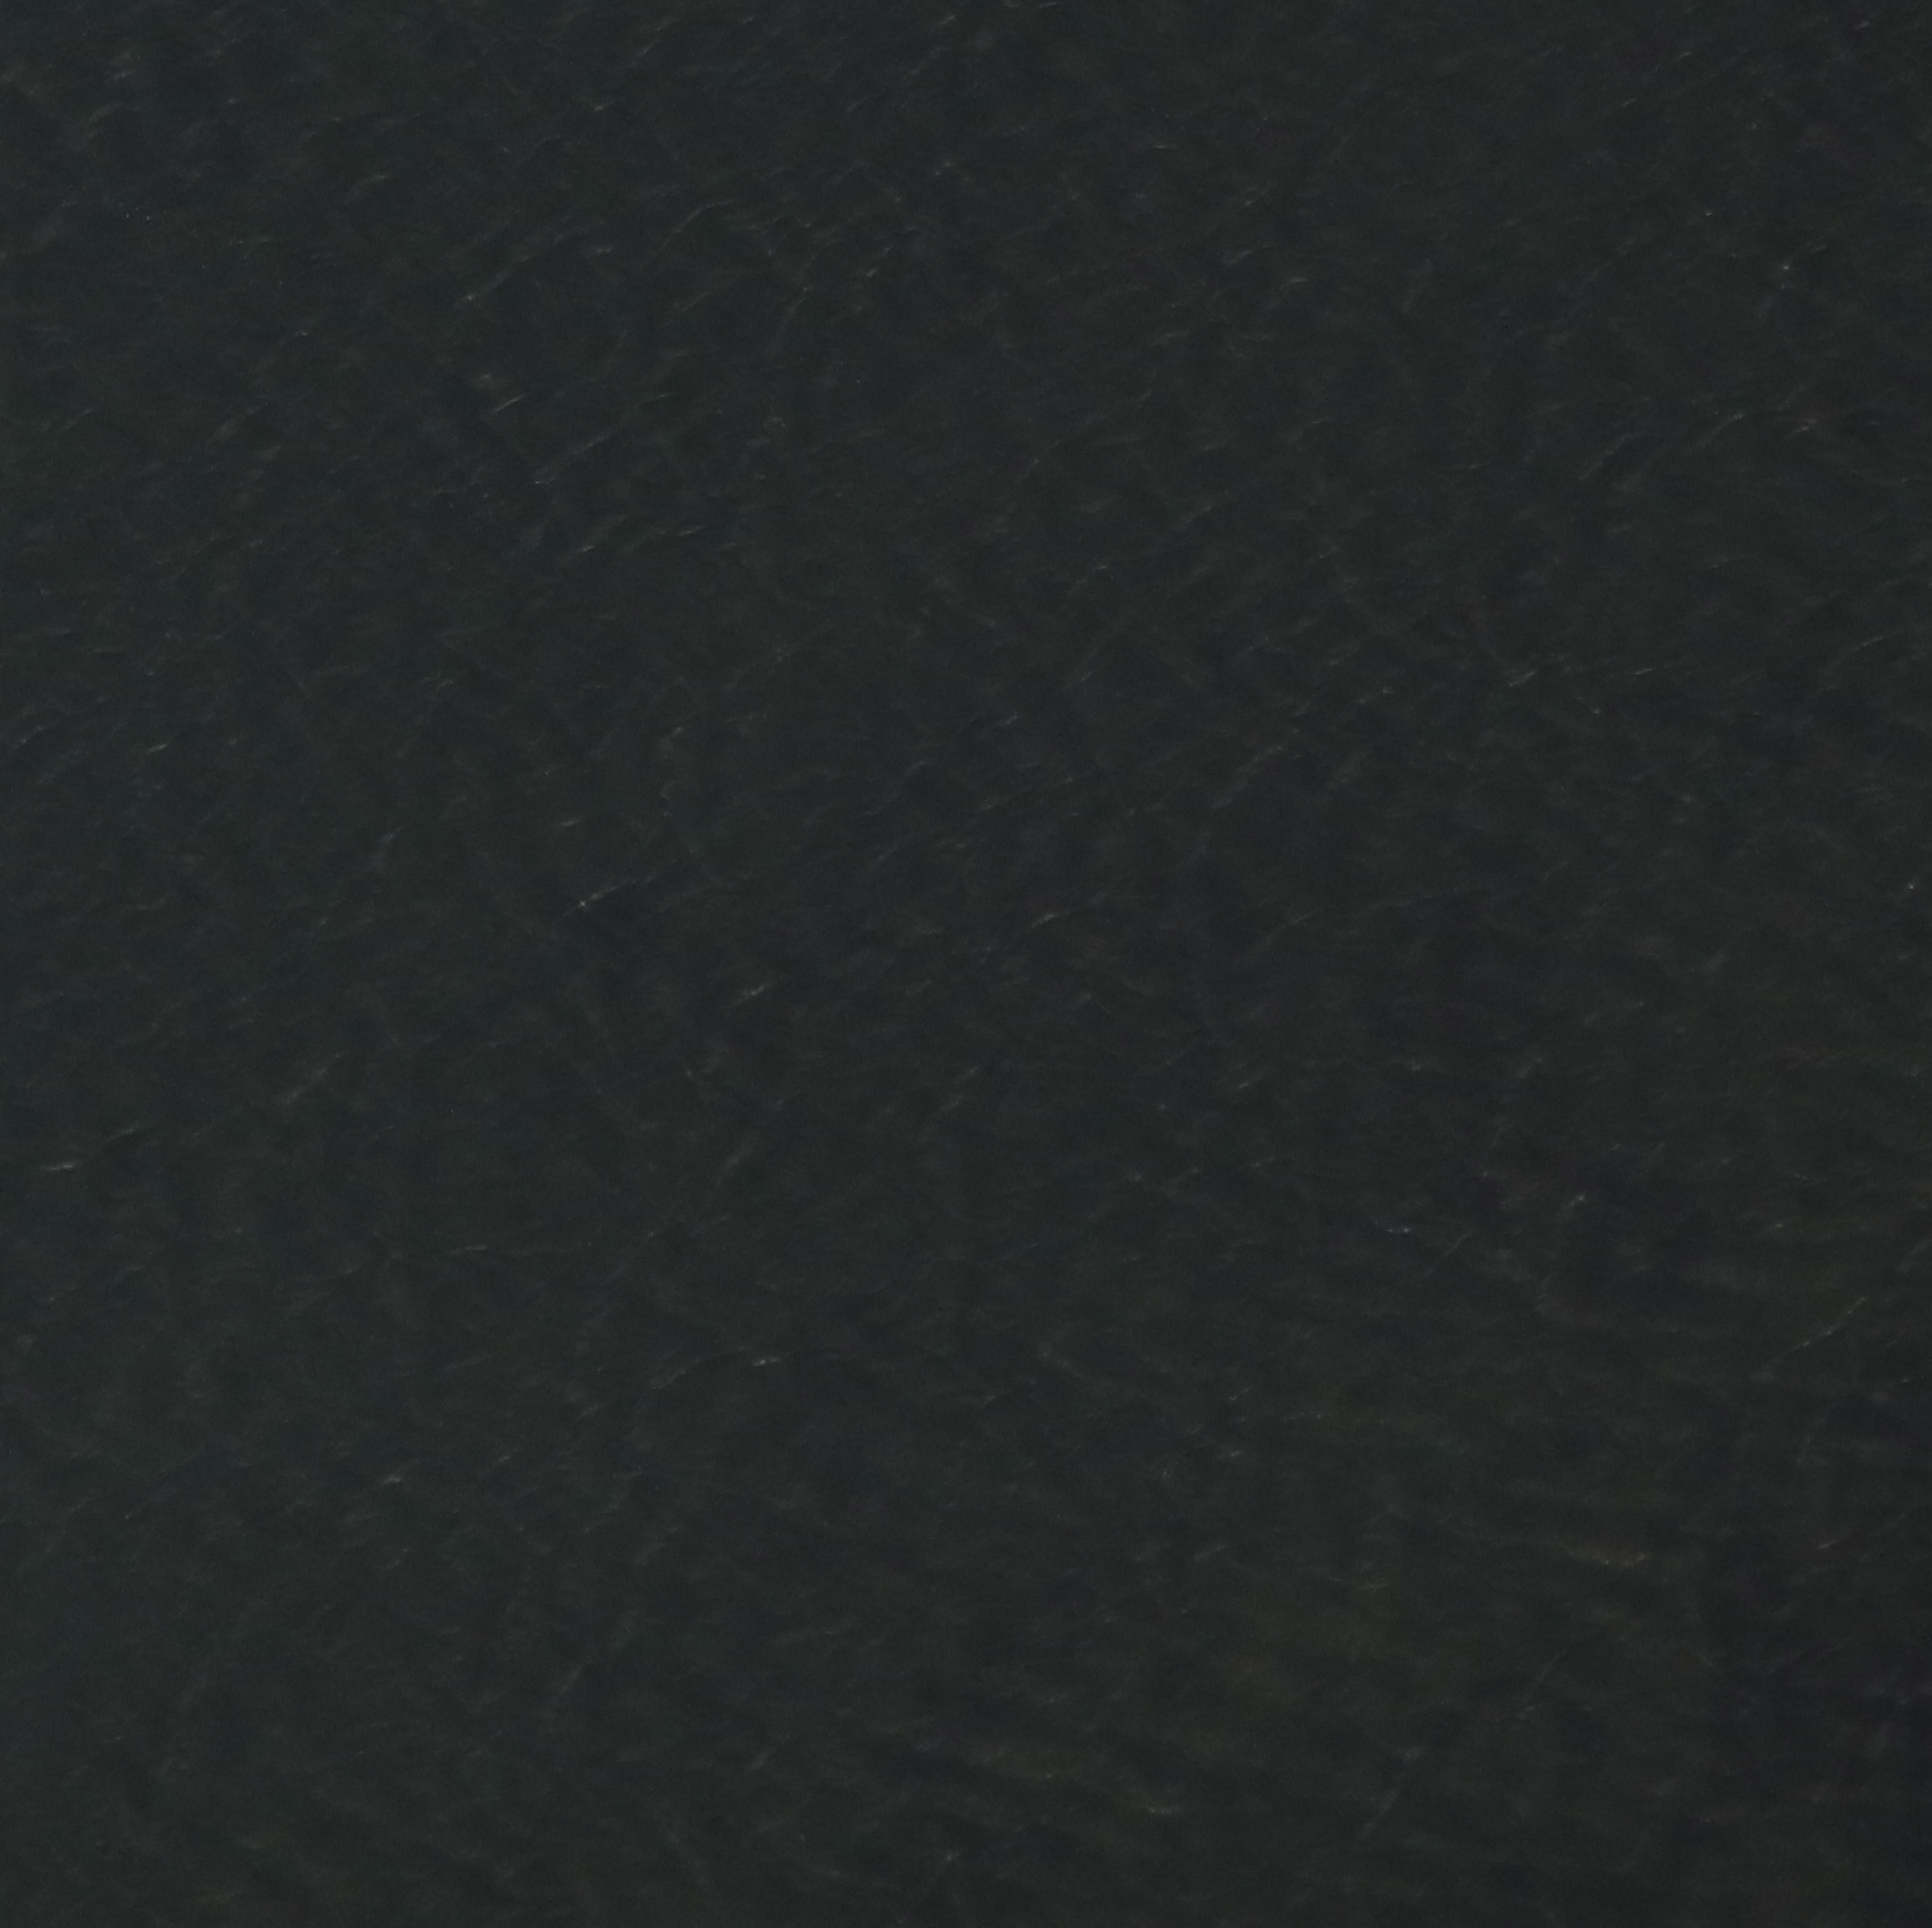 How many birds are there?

0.